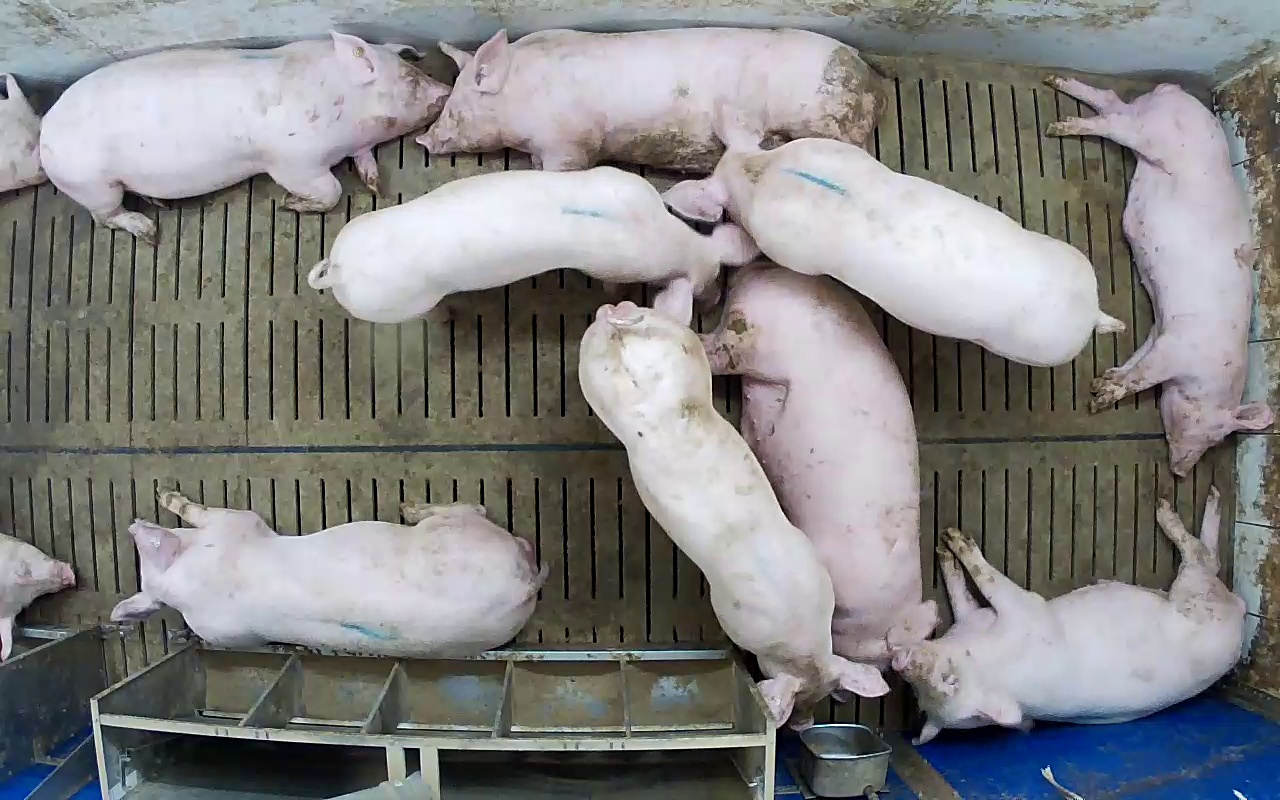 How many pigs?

11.